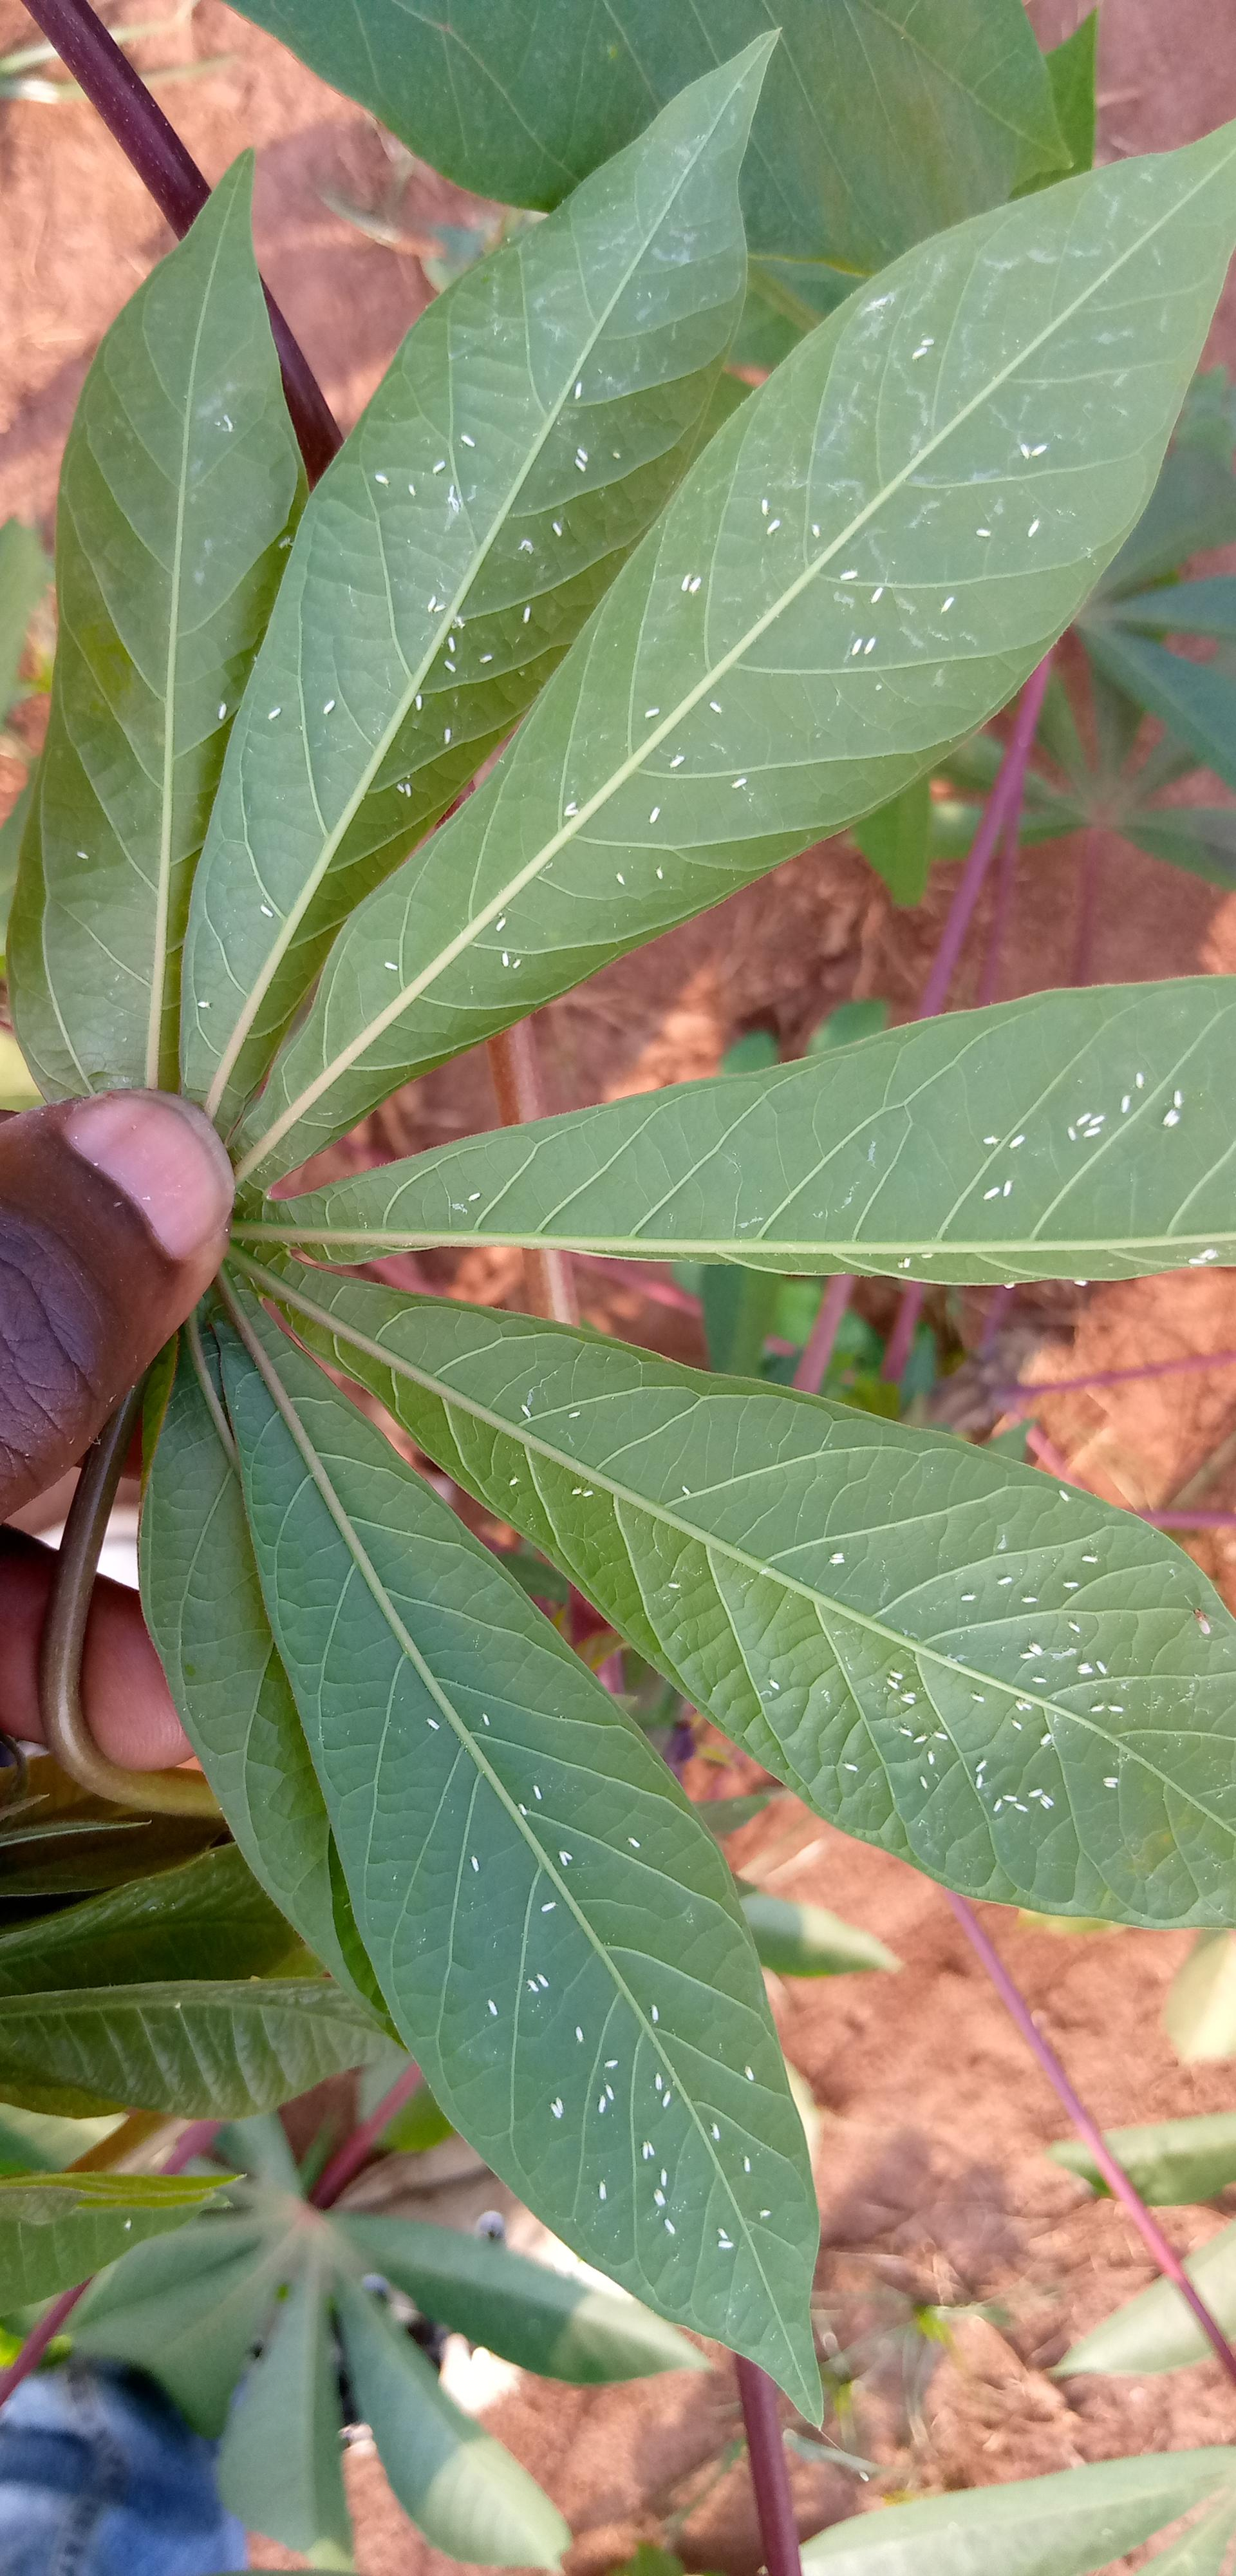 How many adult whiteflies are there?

156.